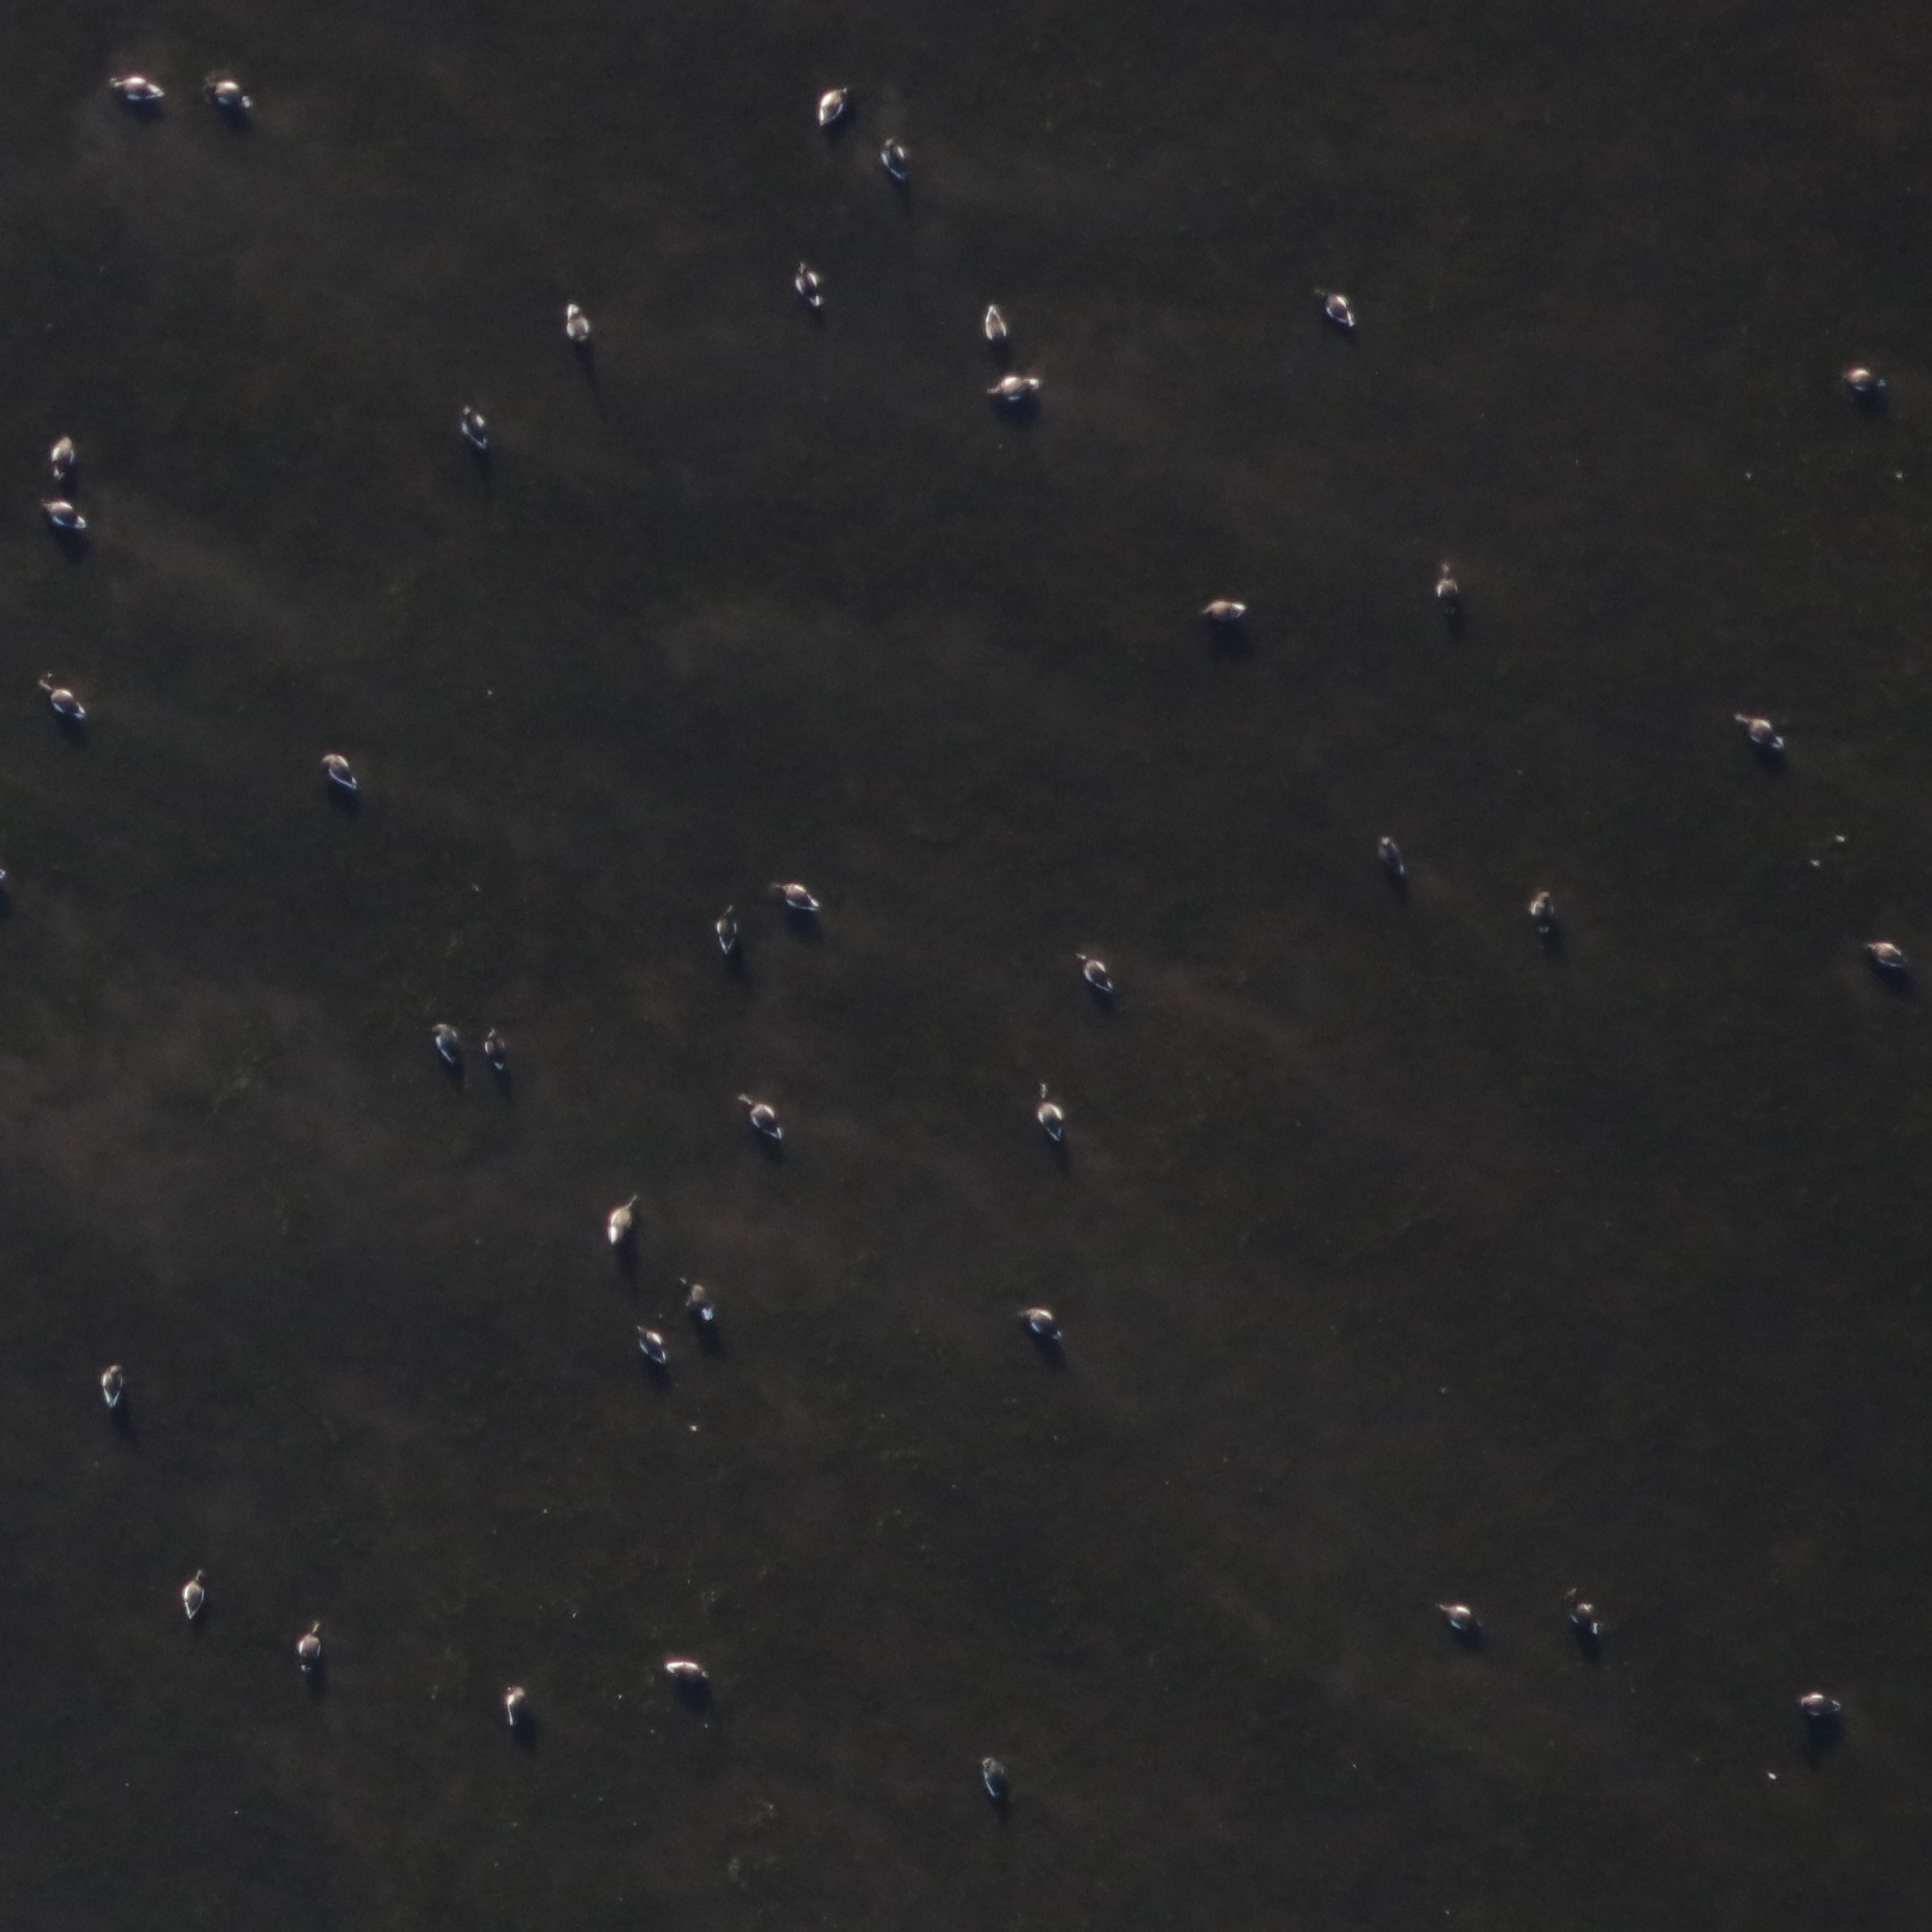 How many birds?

41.